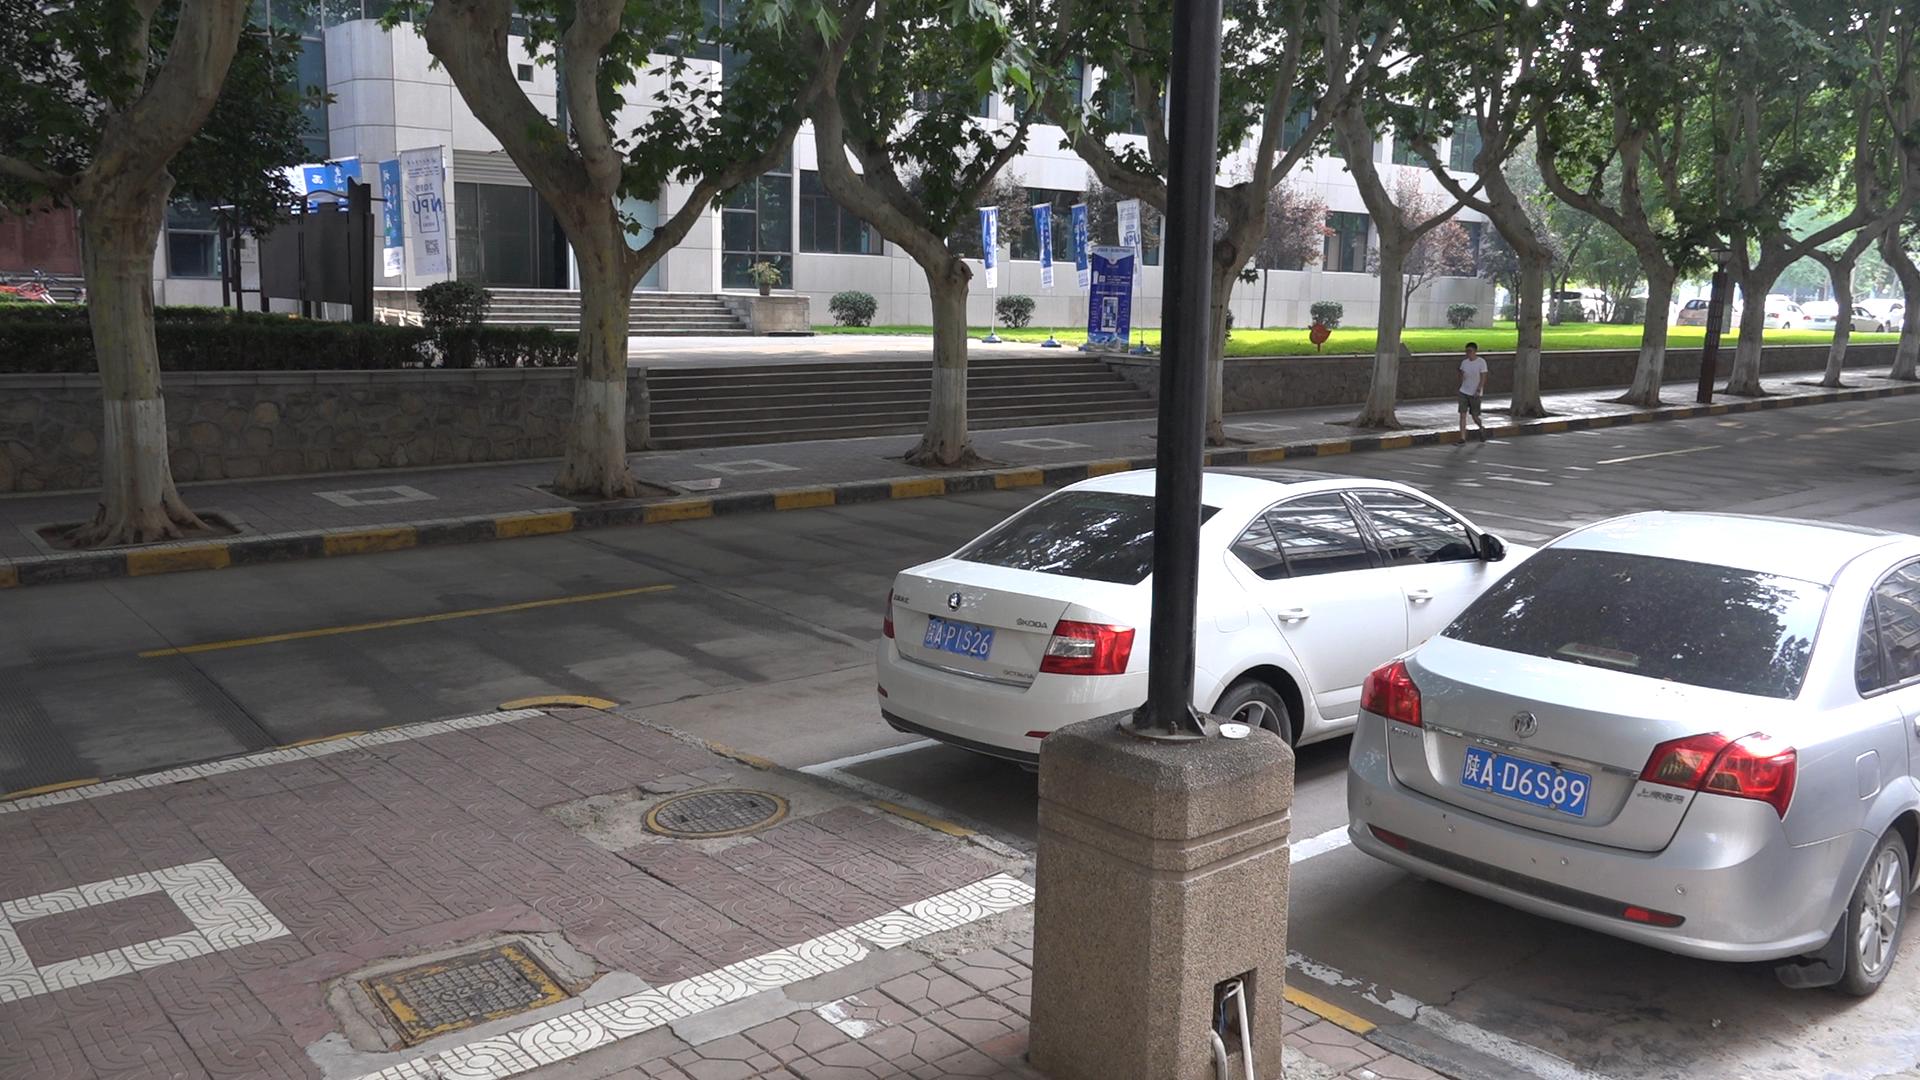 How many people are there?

1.